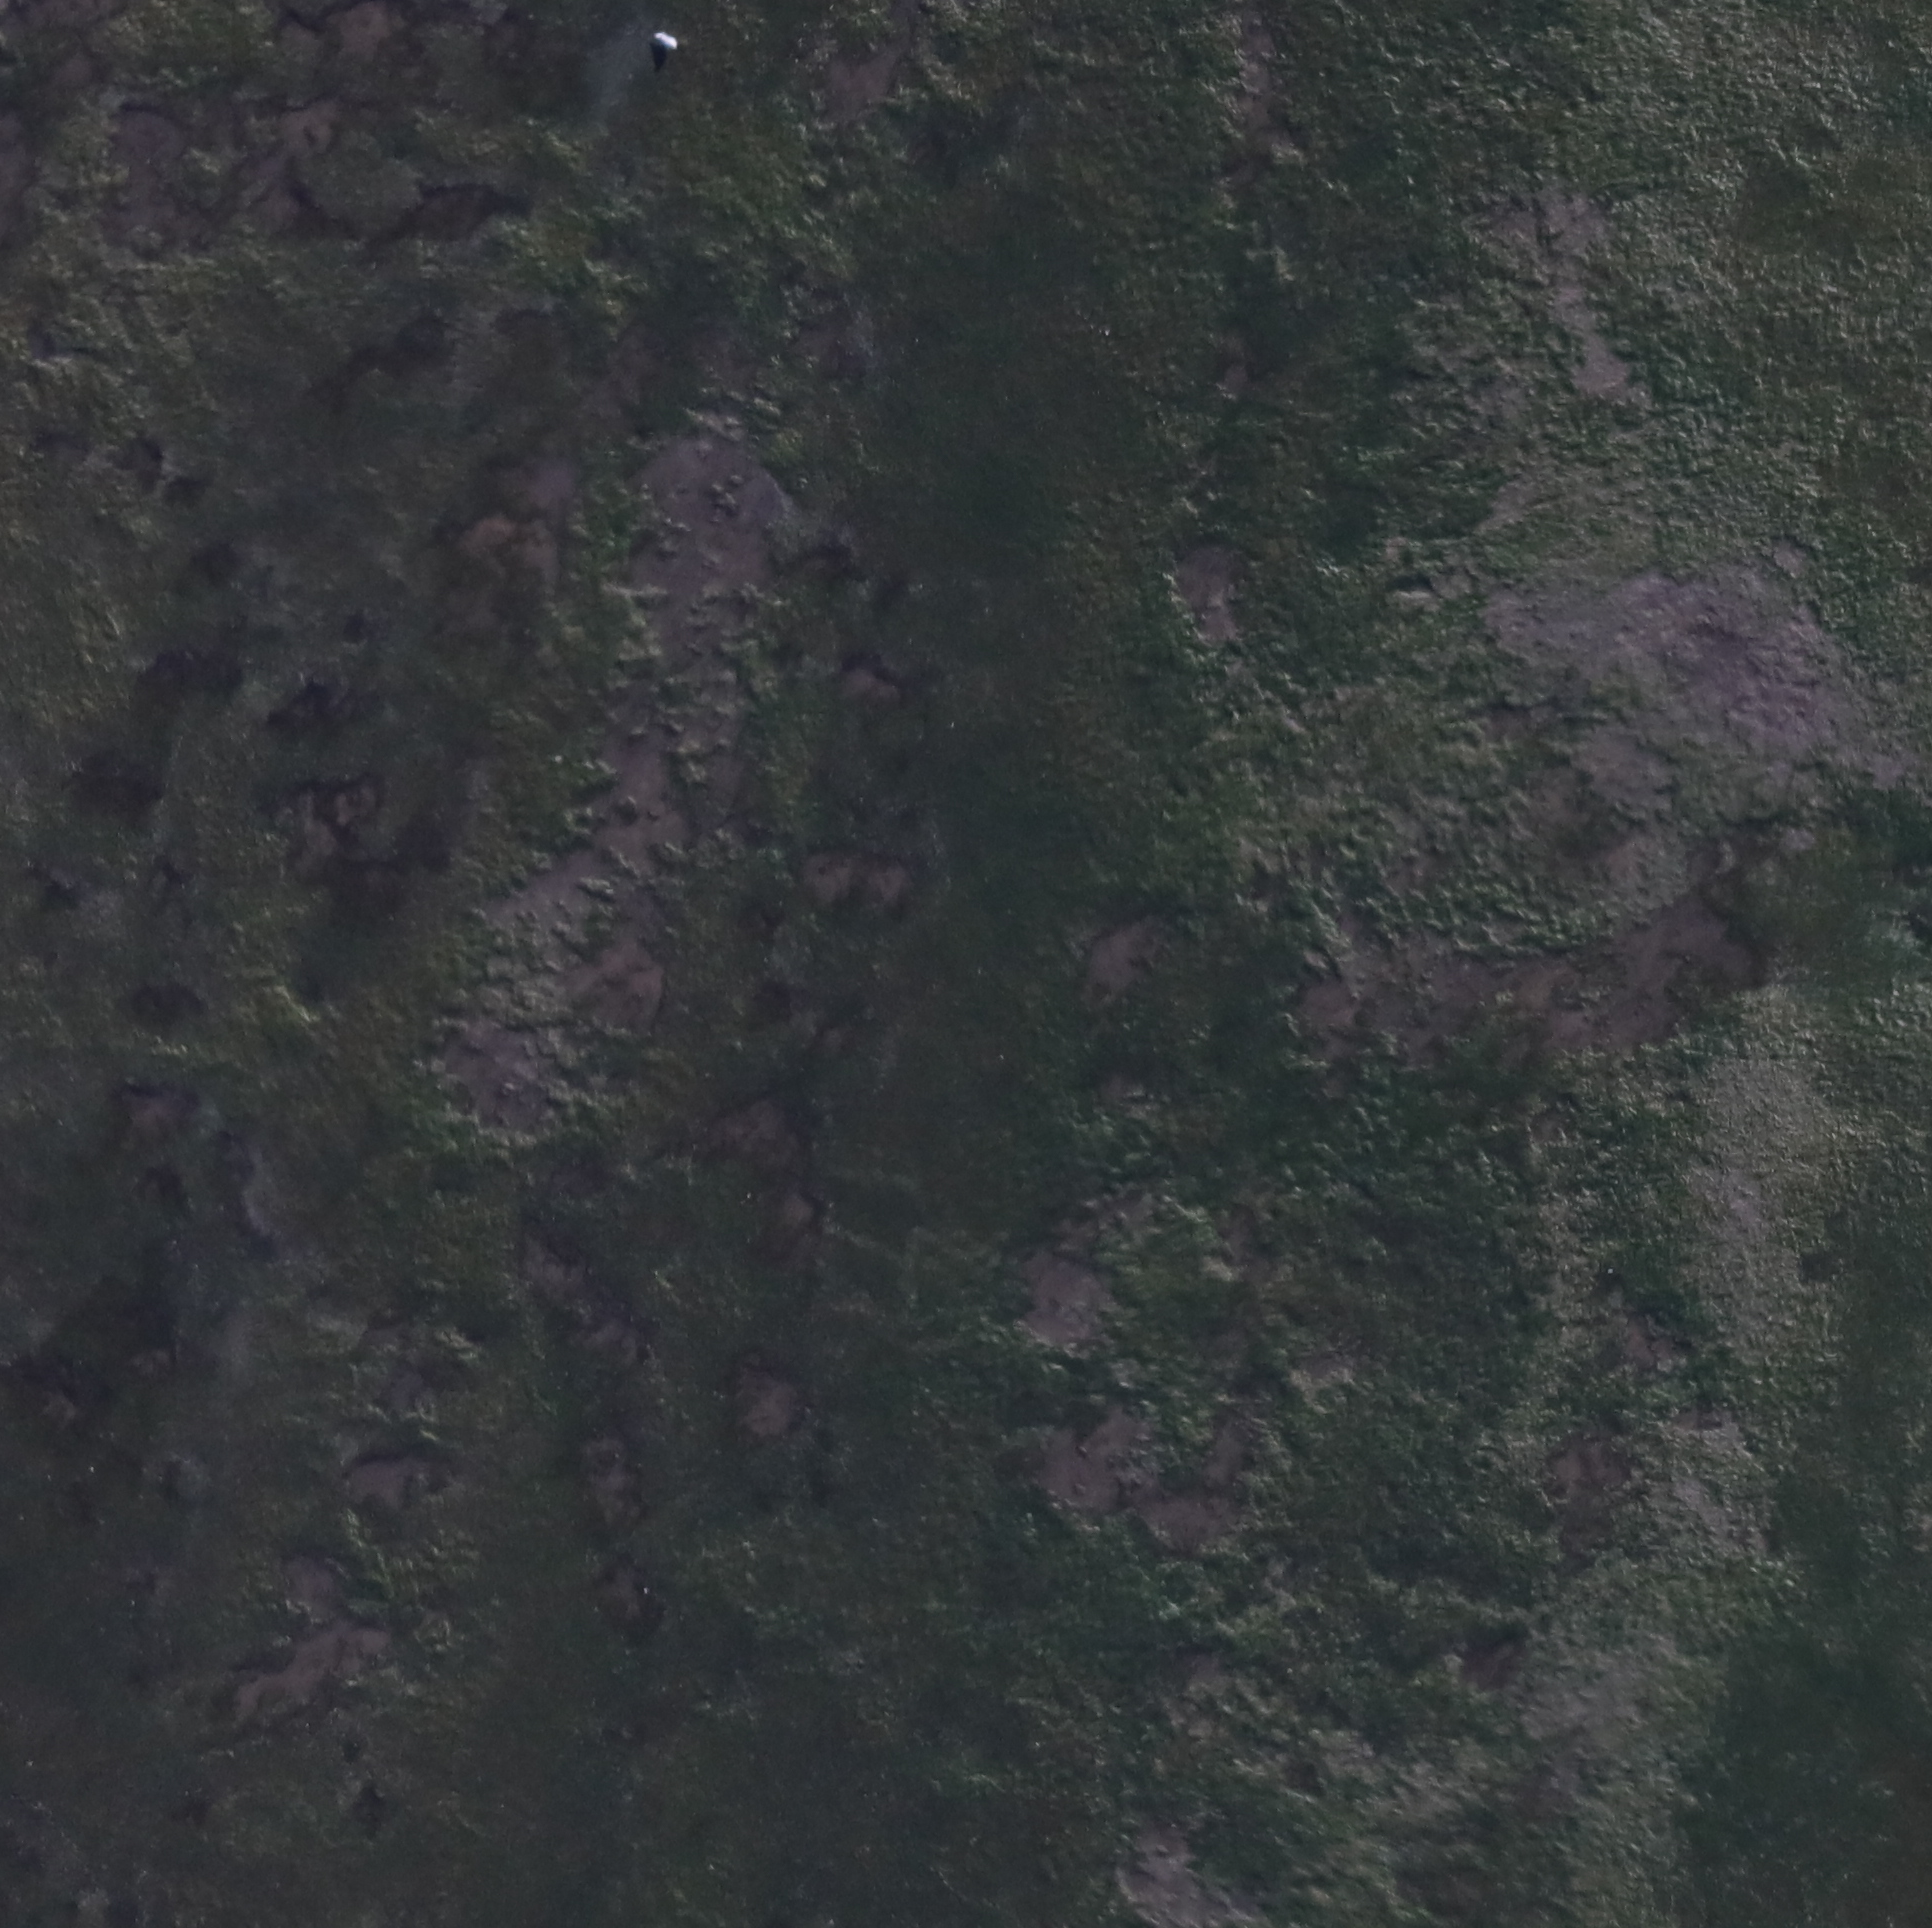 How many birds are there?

1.